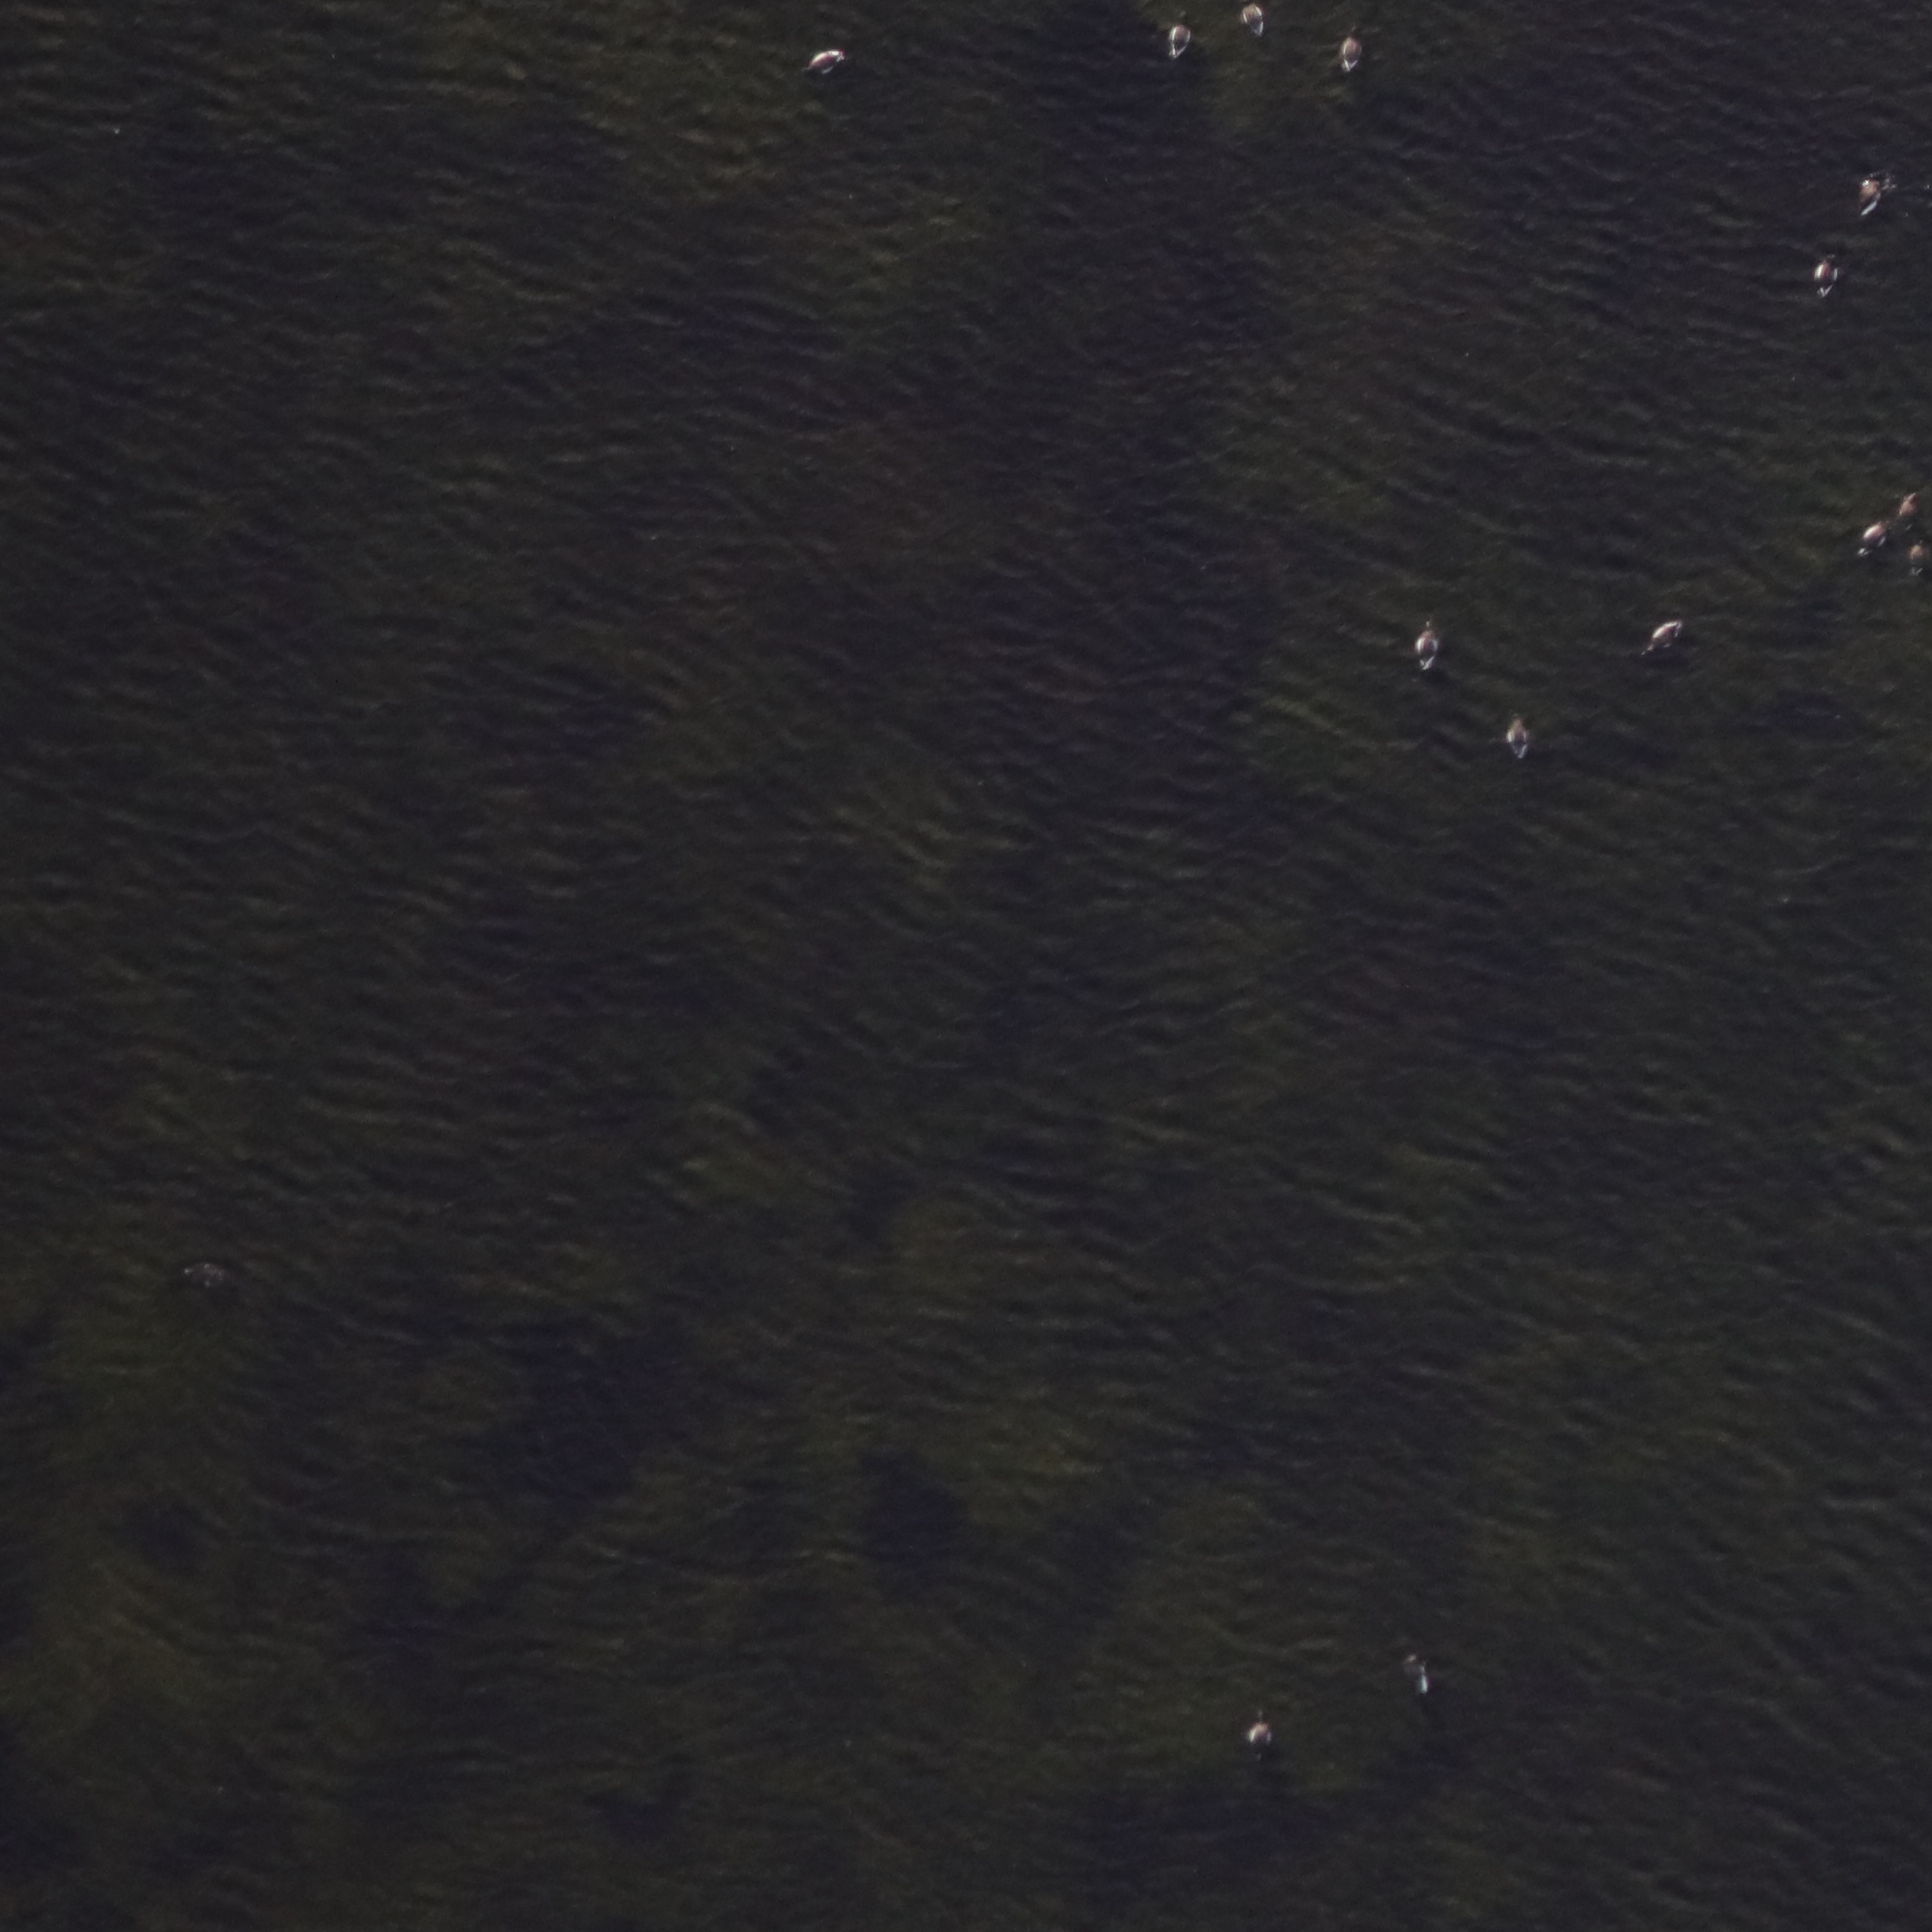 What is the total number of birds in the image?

14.